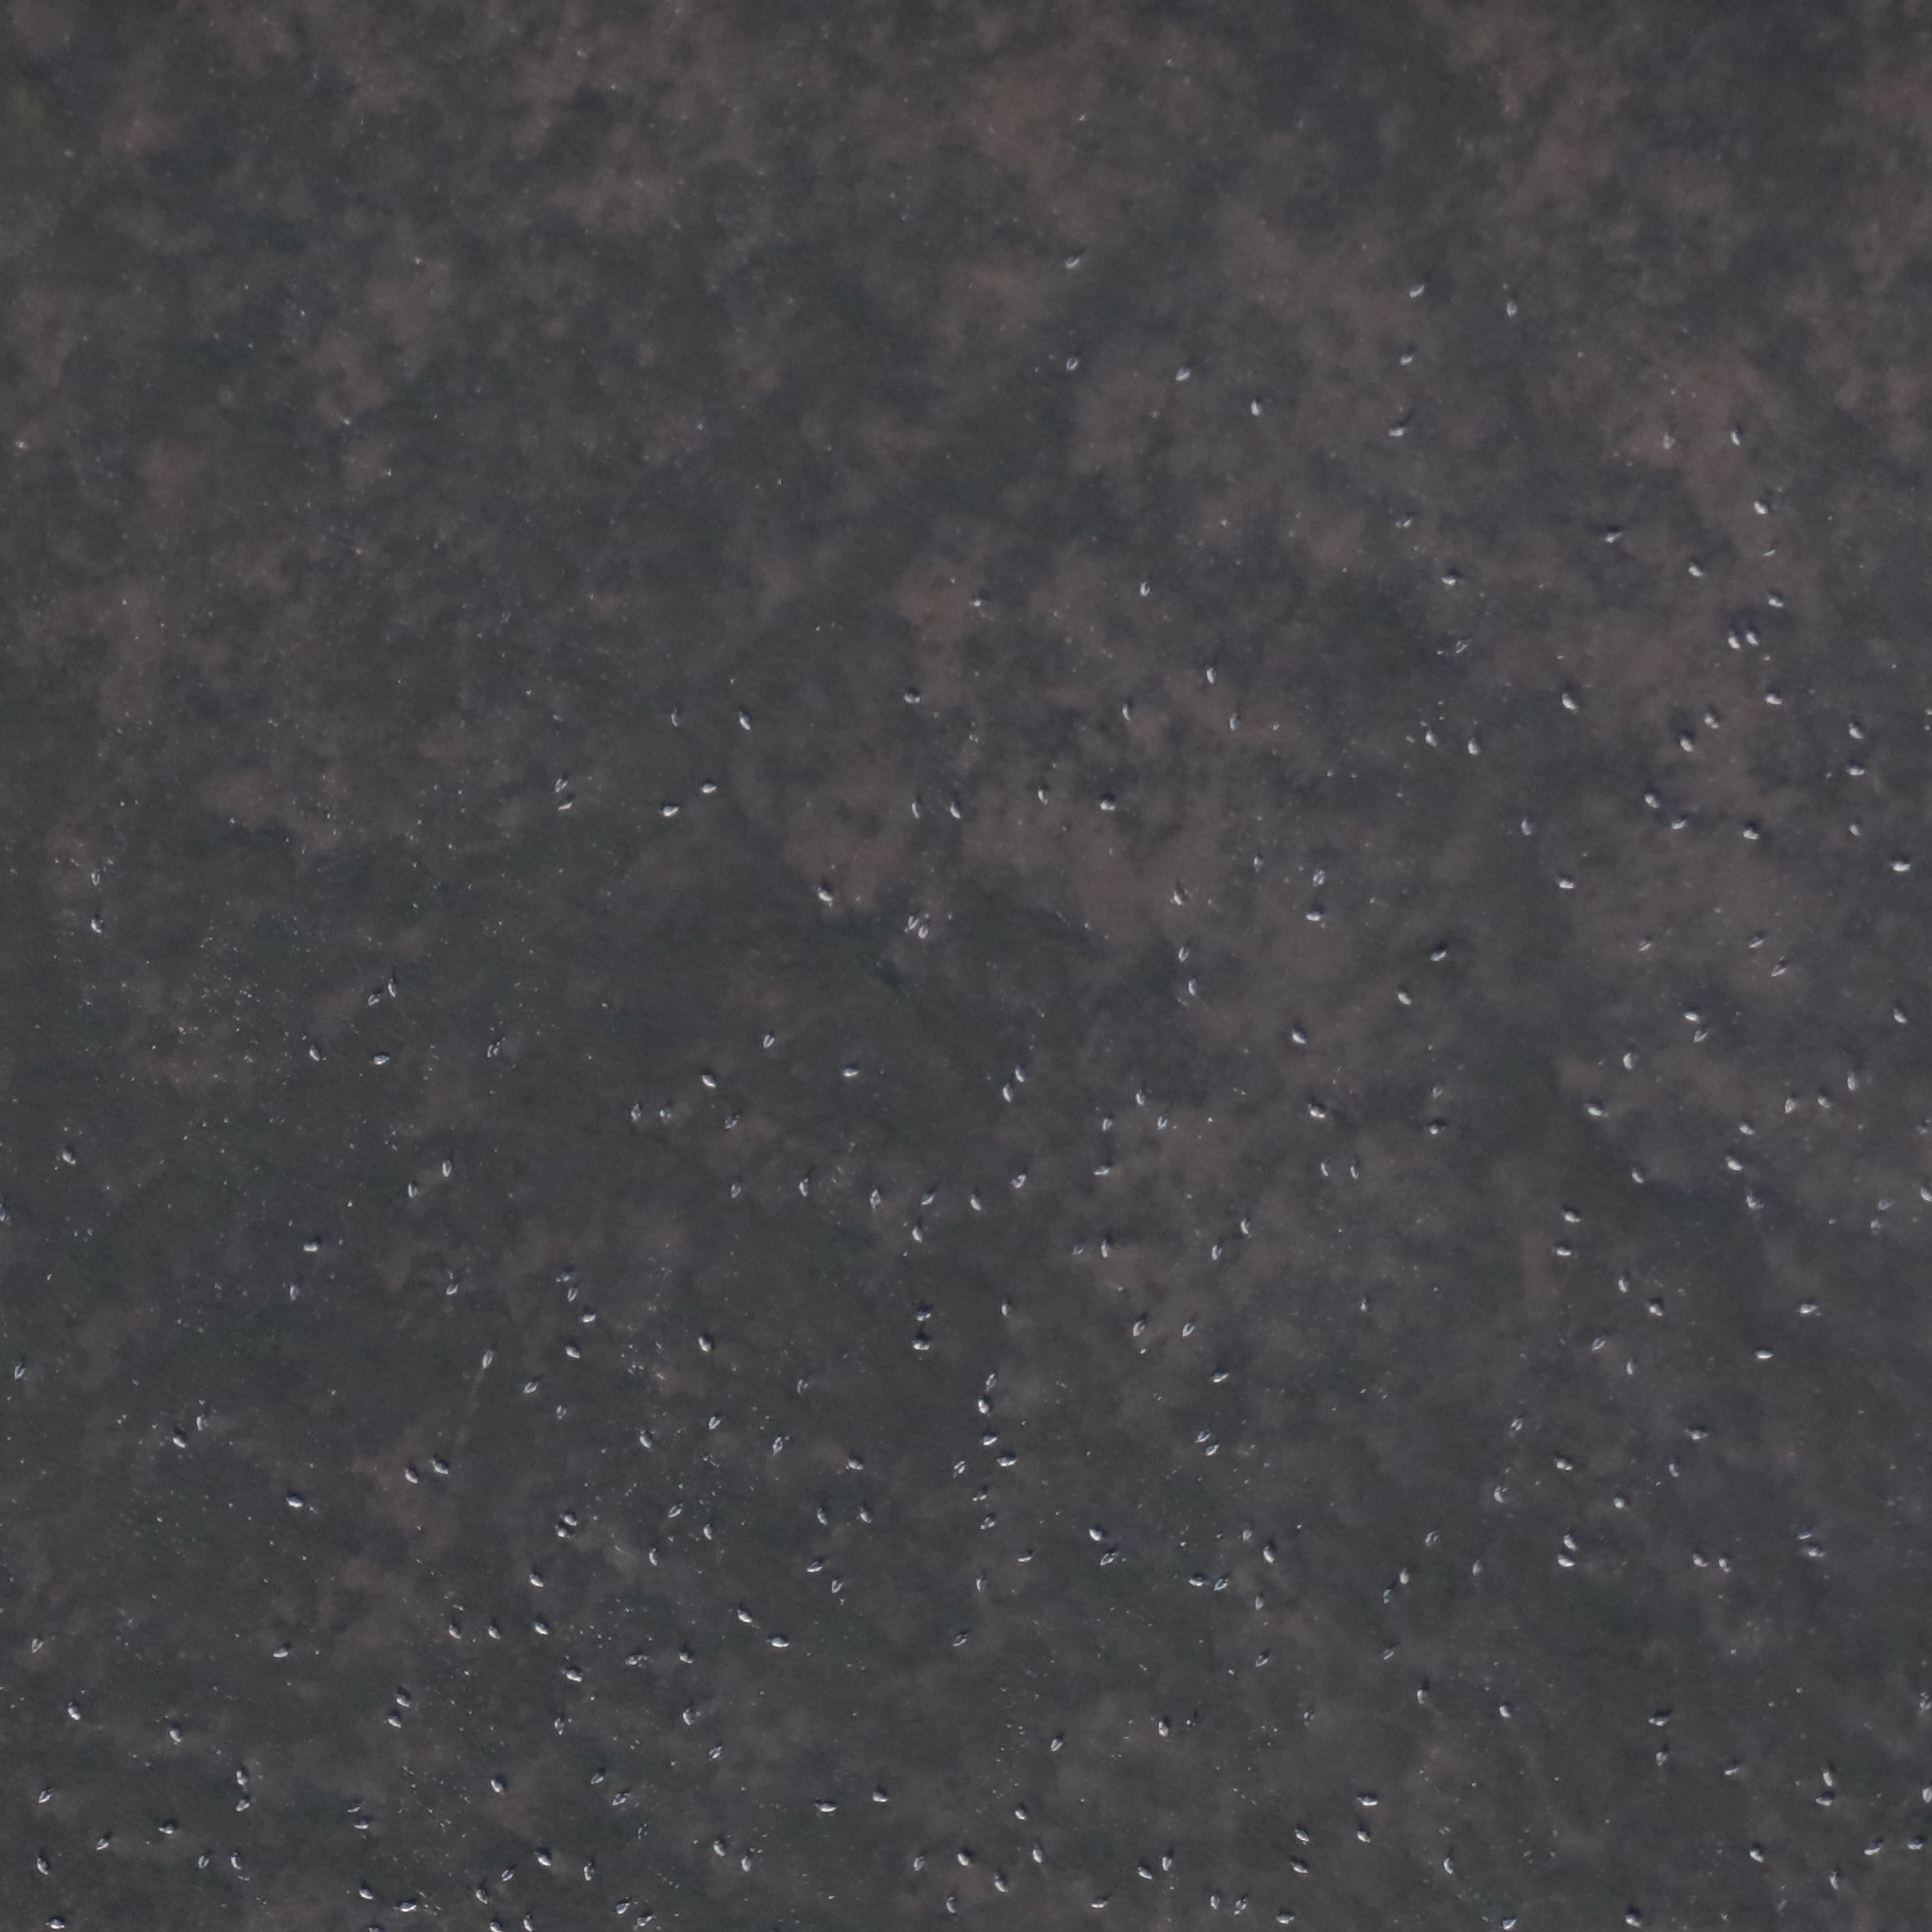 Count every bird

282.